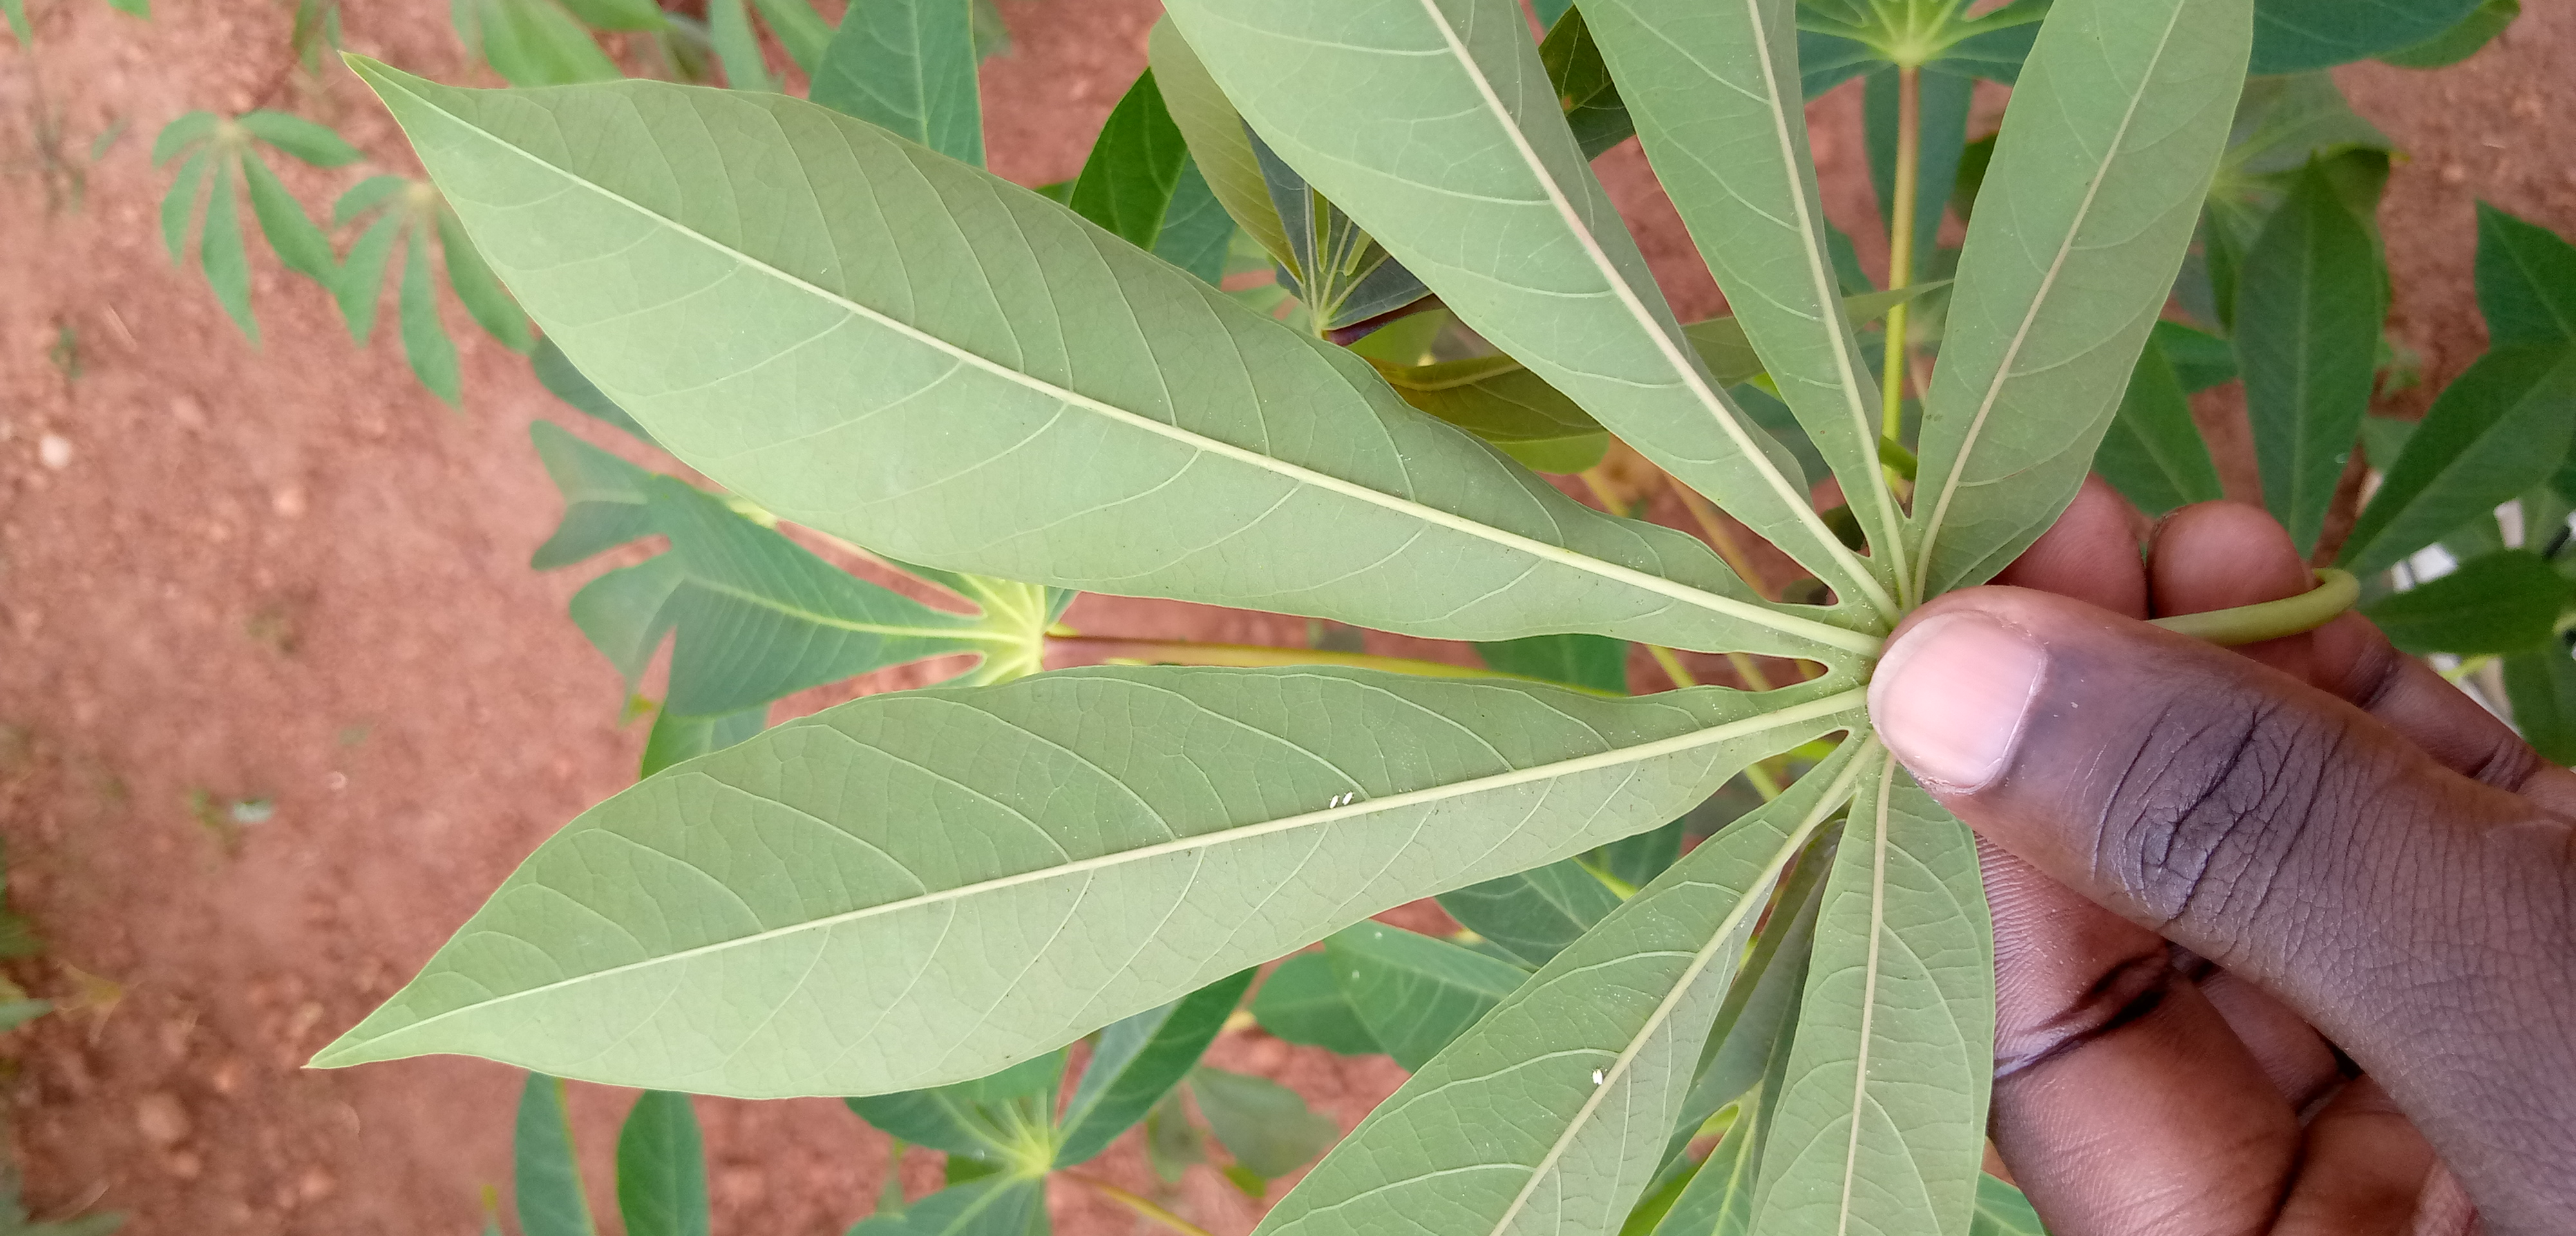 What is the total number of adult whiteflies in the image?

3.